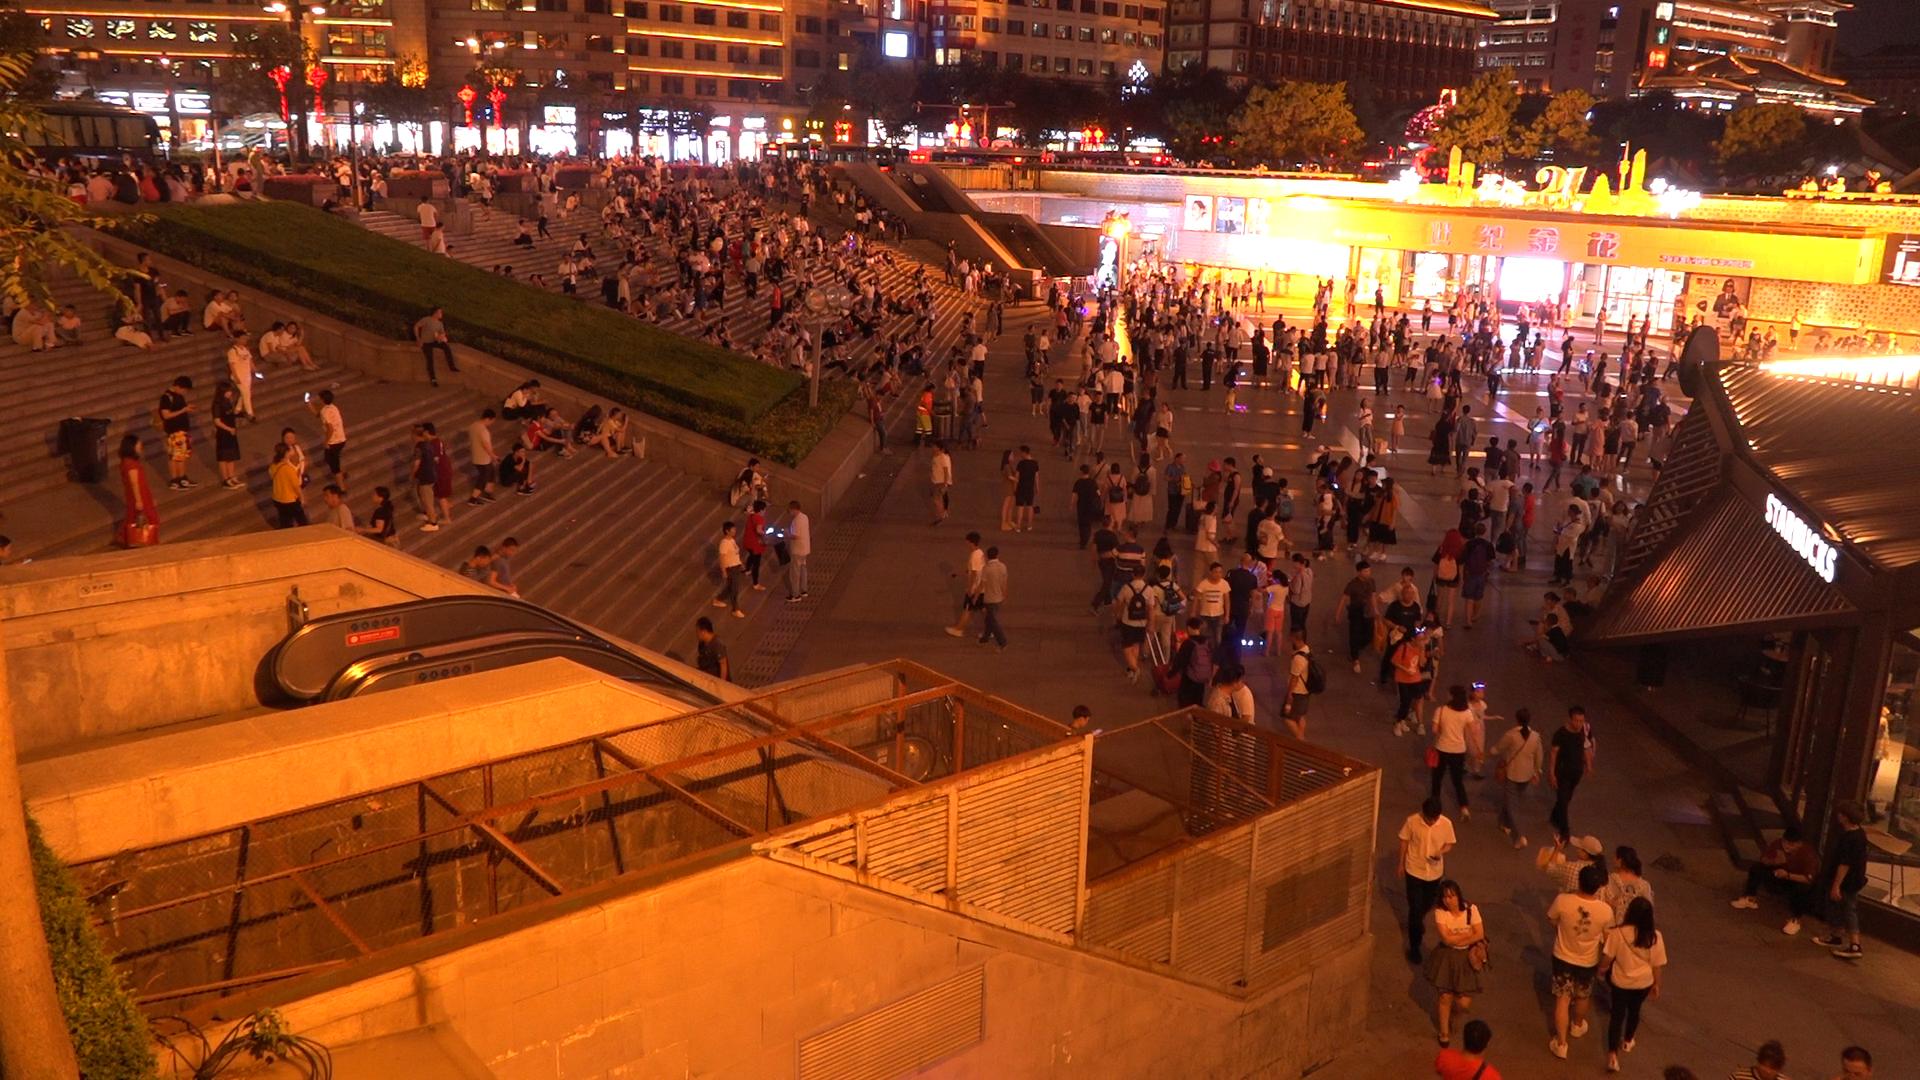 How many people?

573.